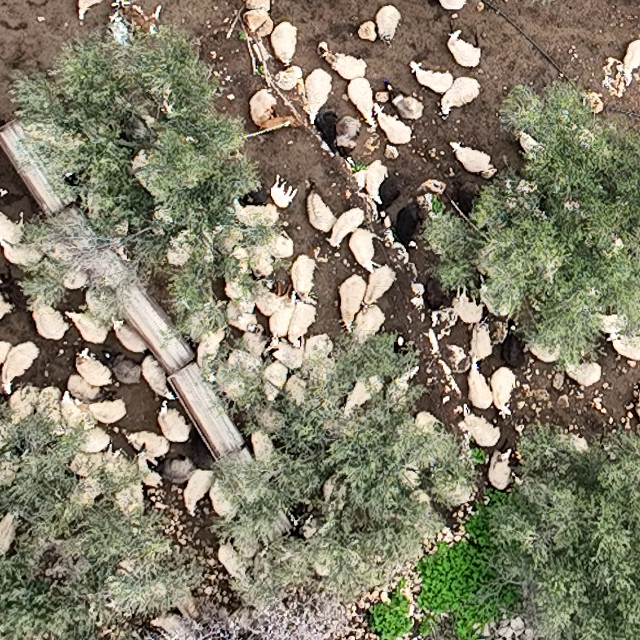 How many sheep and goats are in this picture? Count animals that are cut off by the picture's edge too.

120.